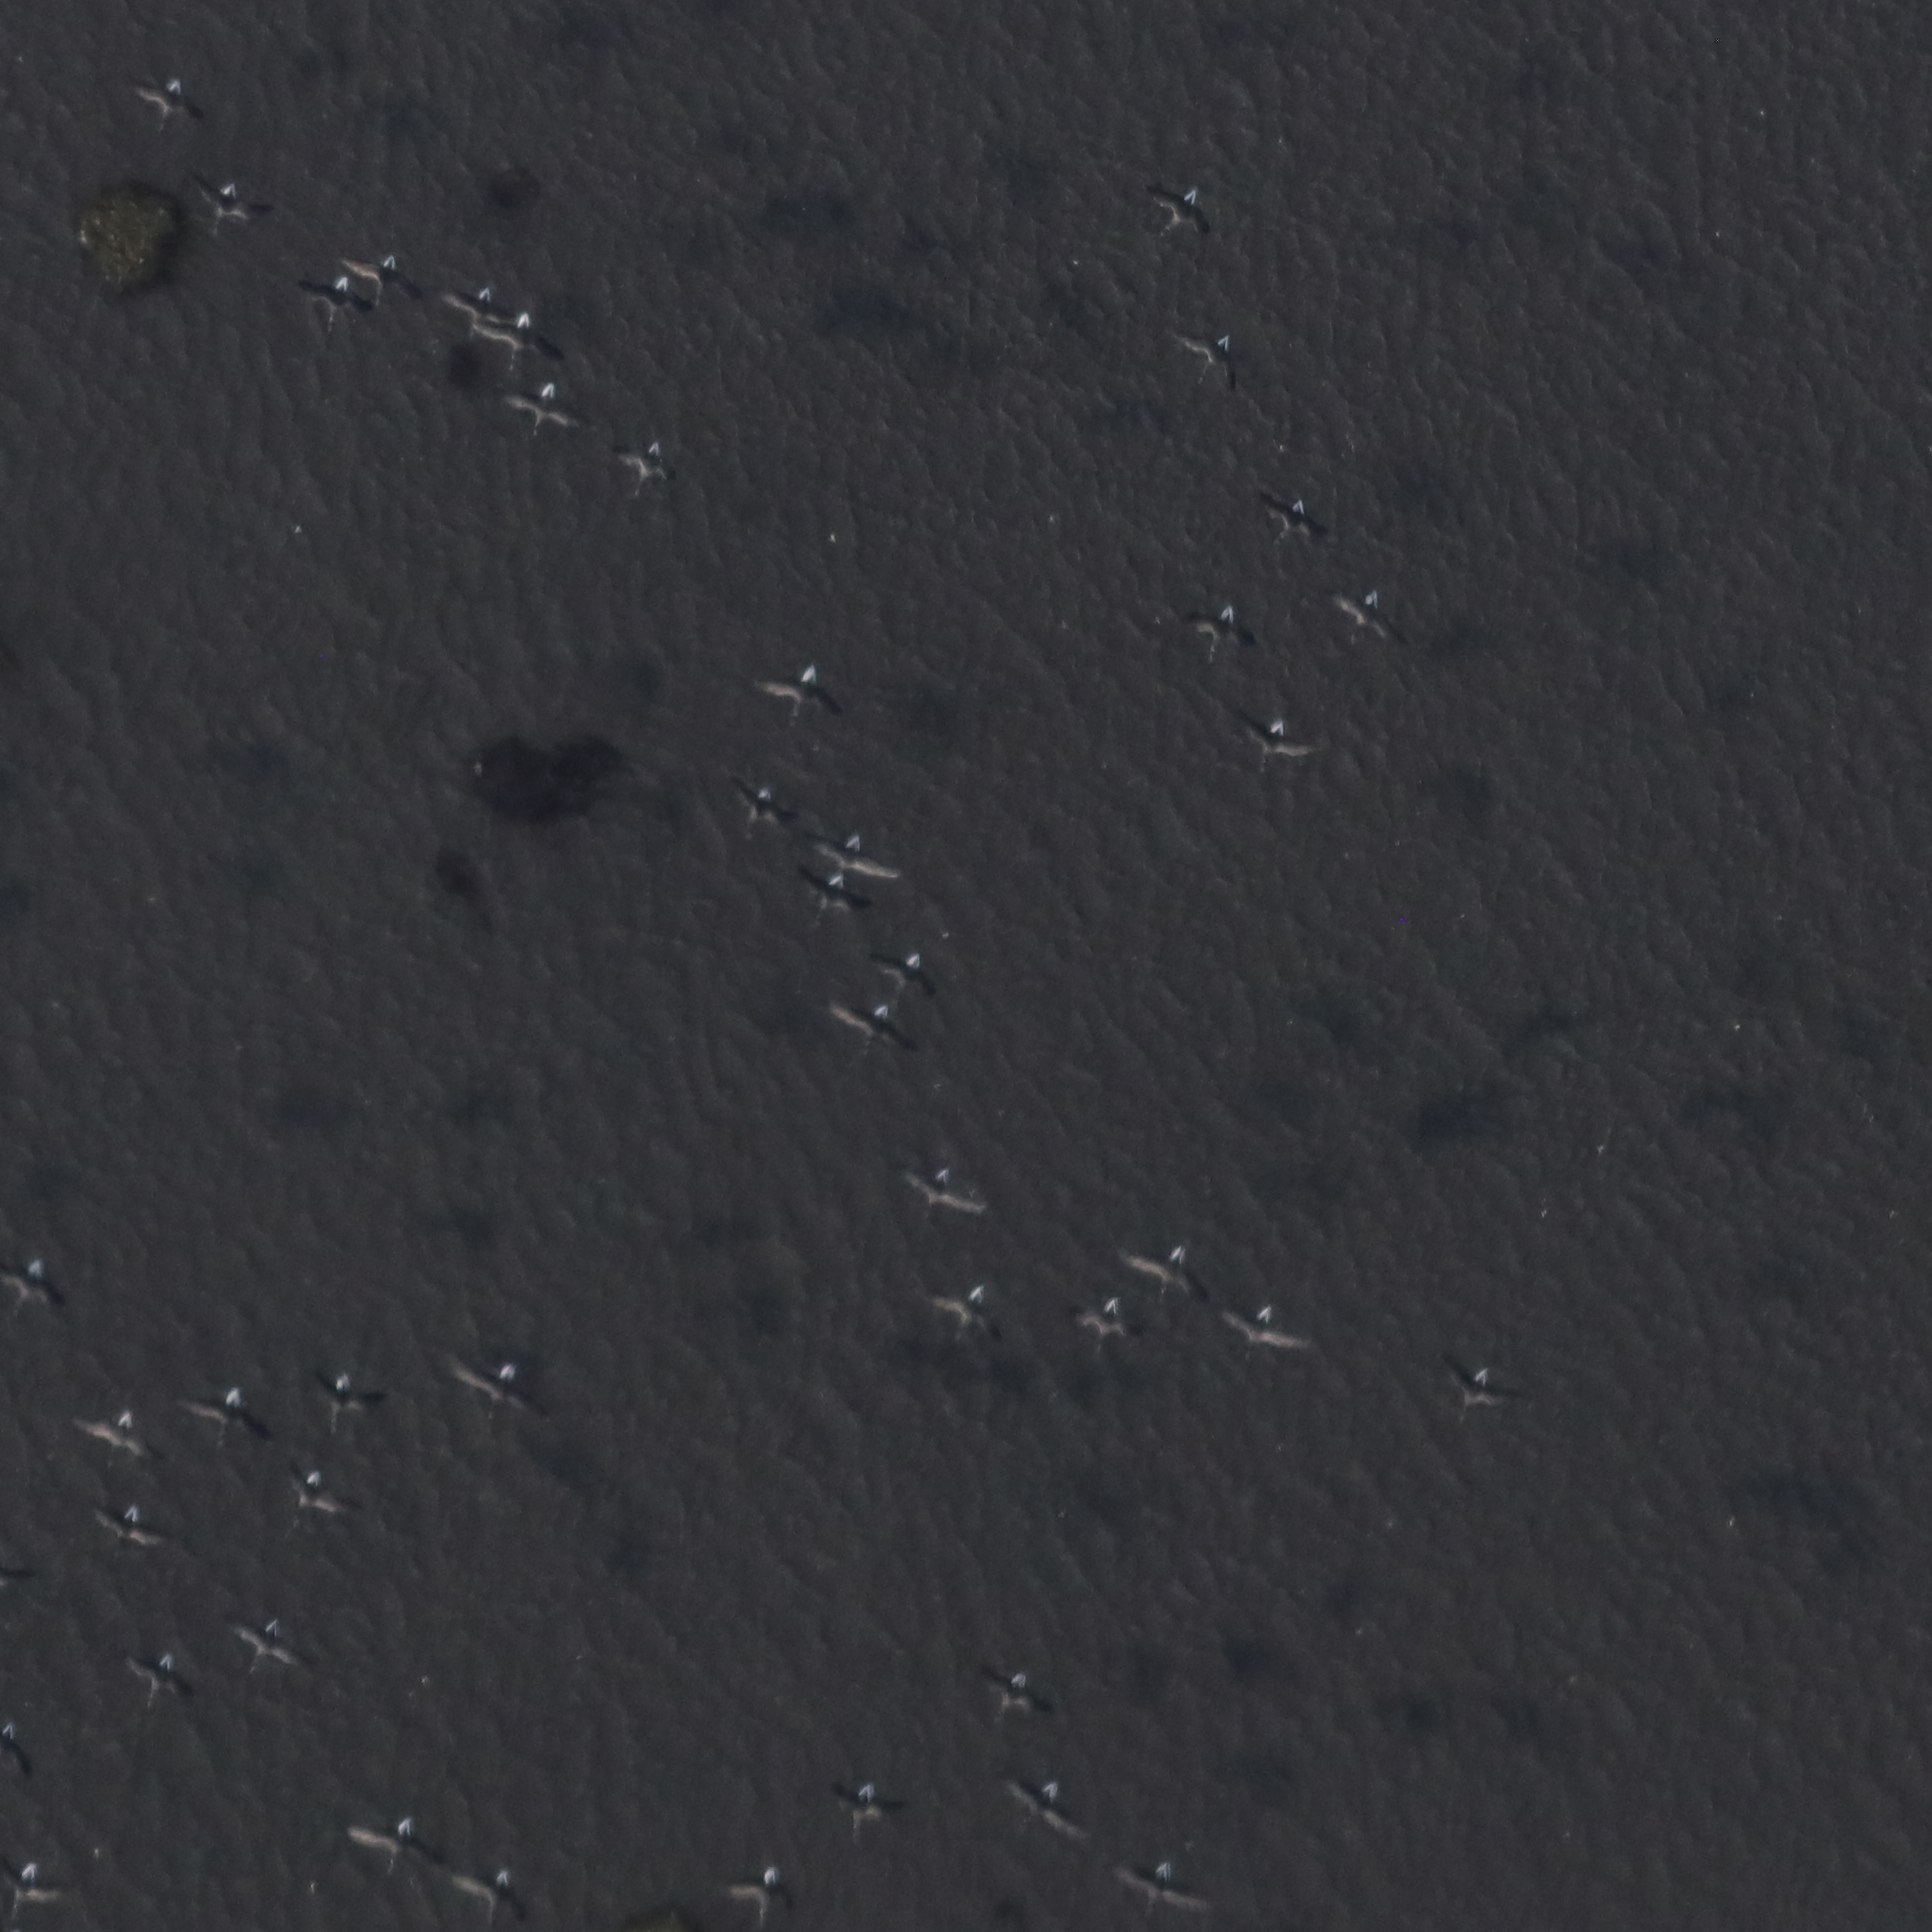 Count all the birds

44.